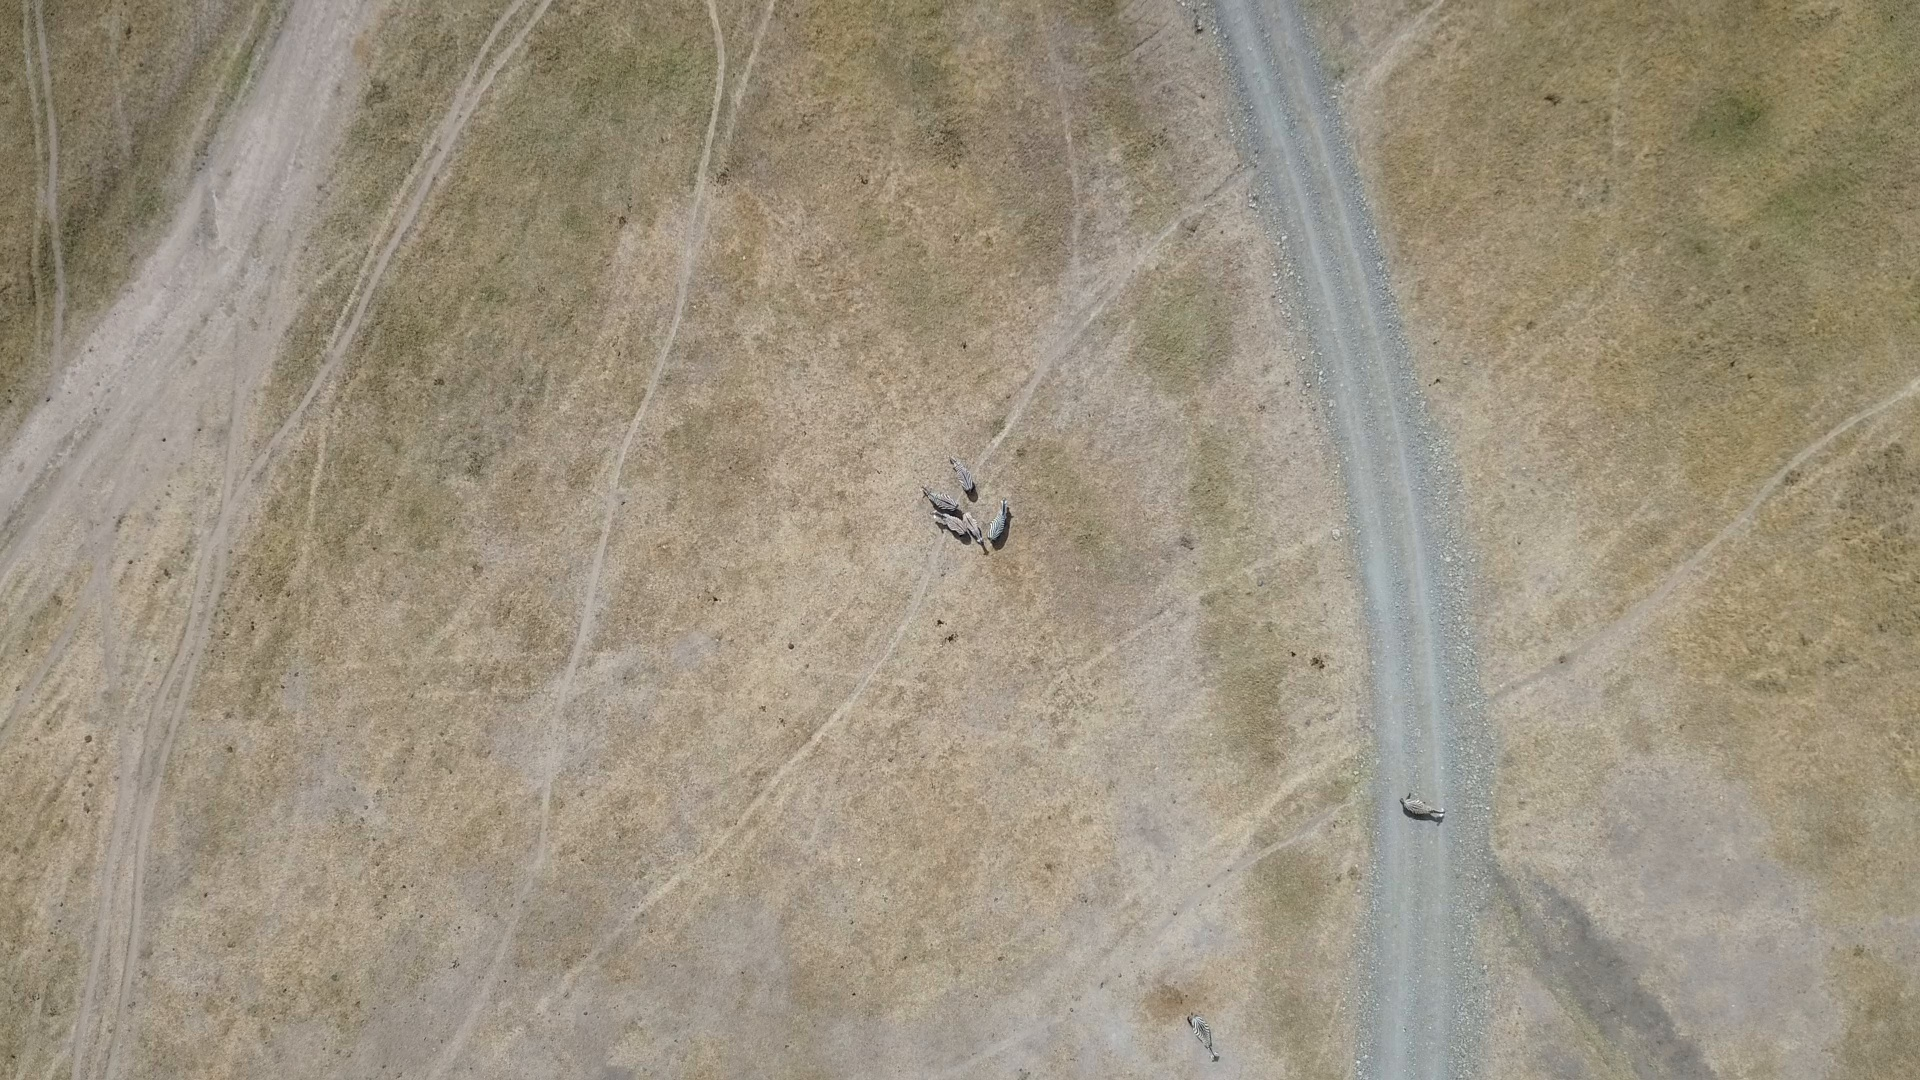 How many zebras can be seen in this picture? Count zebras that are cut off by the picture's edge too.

7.